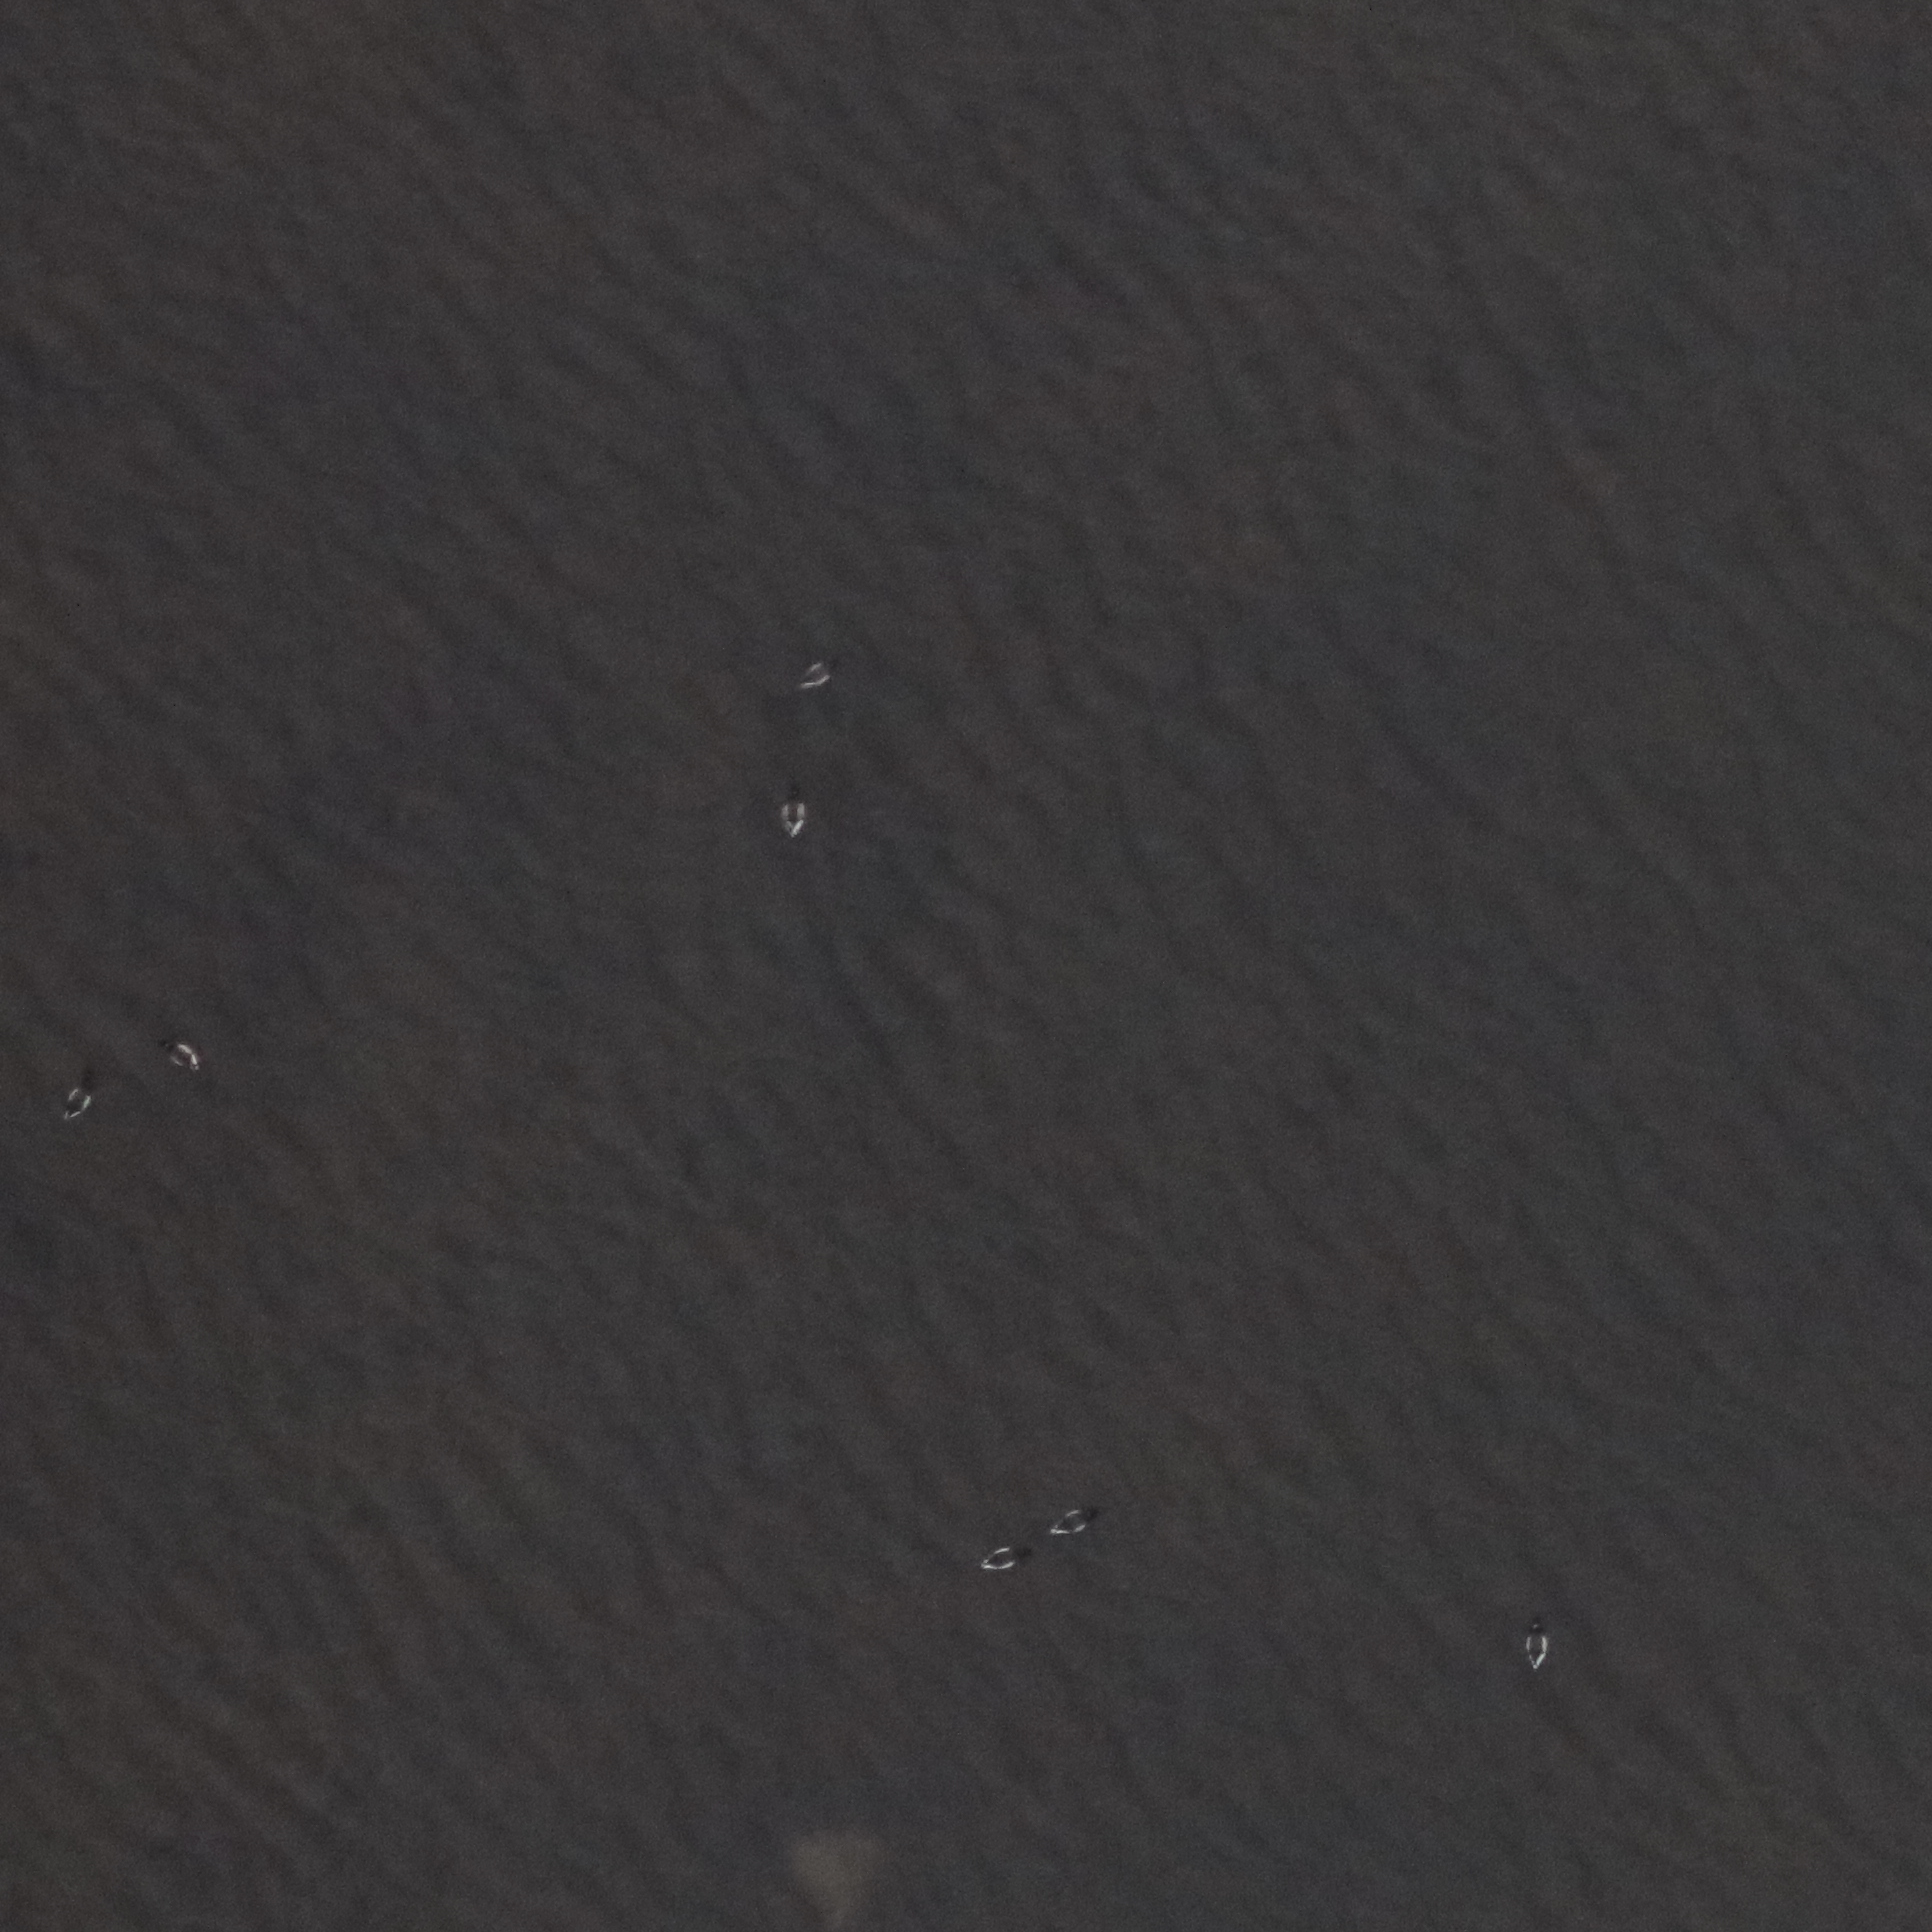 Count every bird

7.